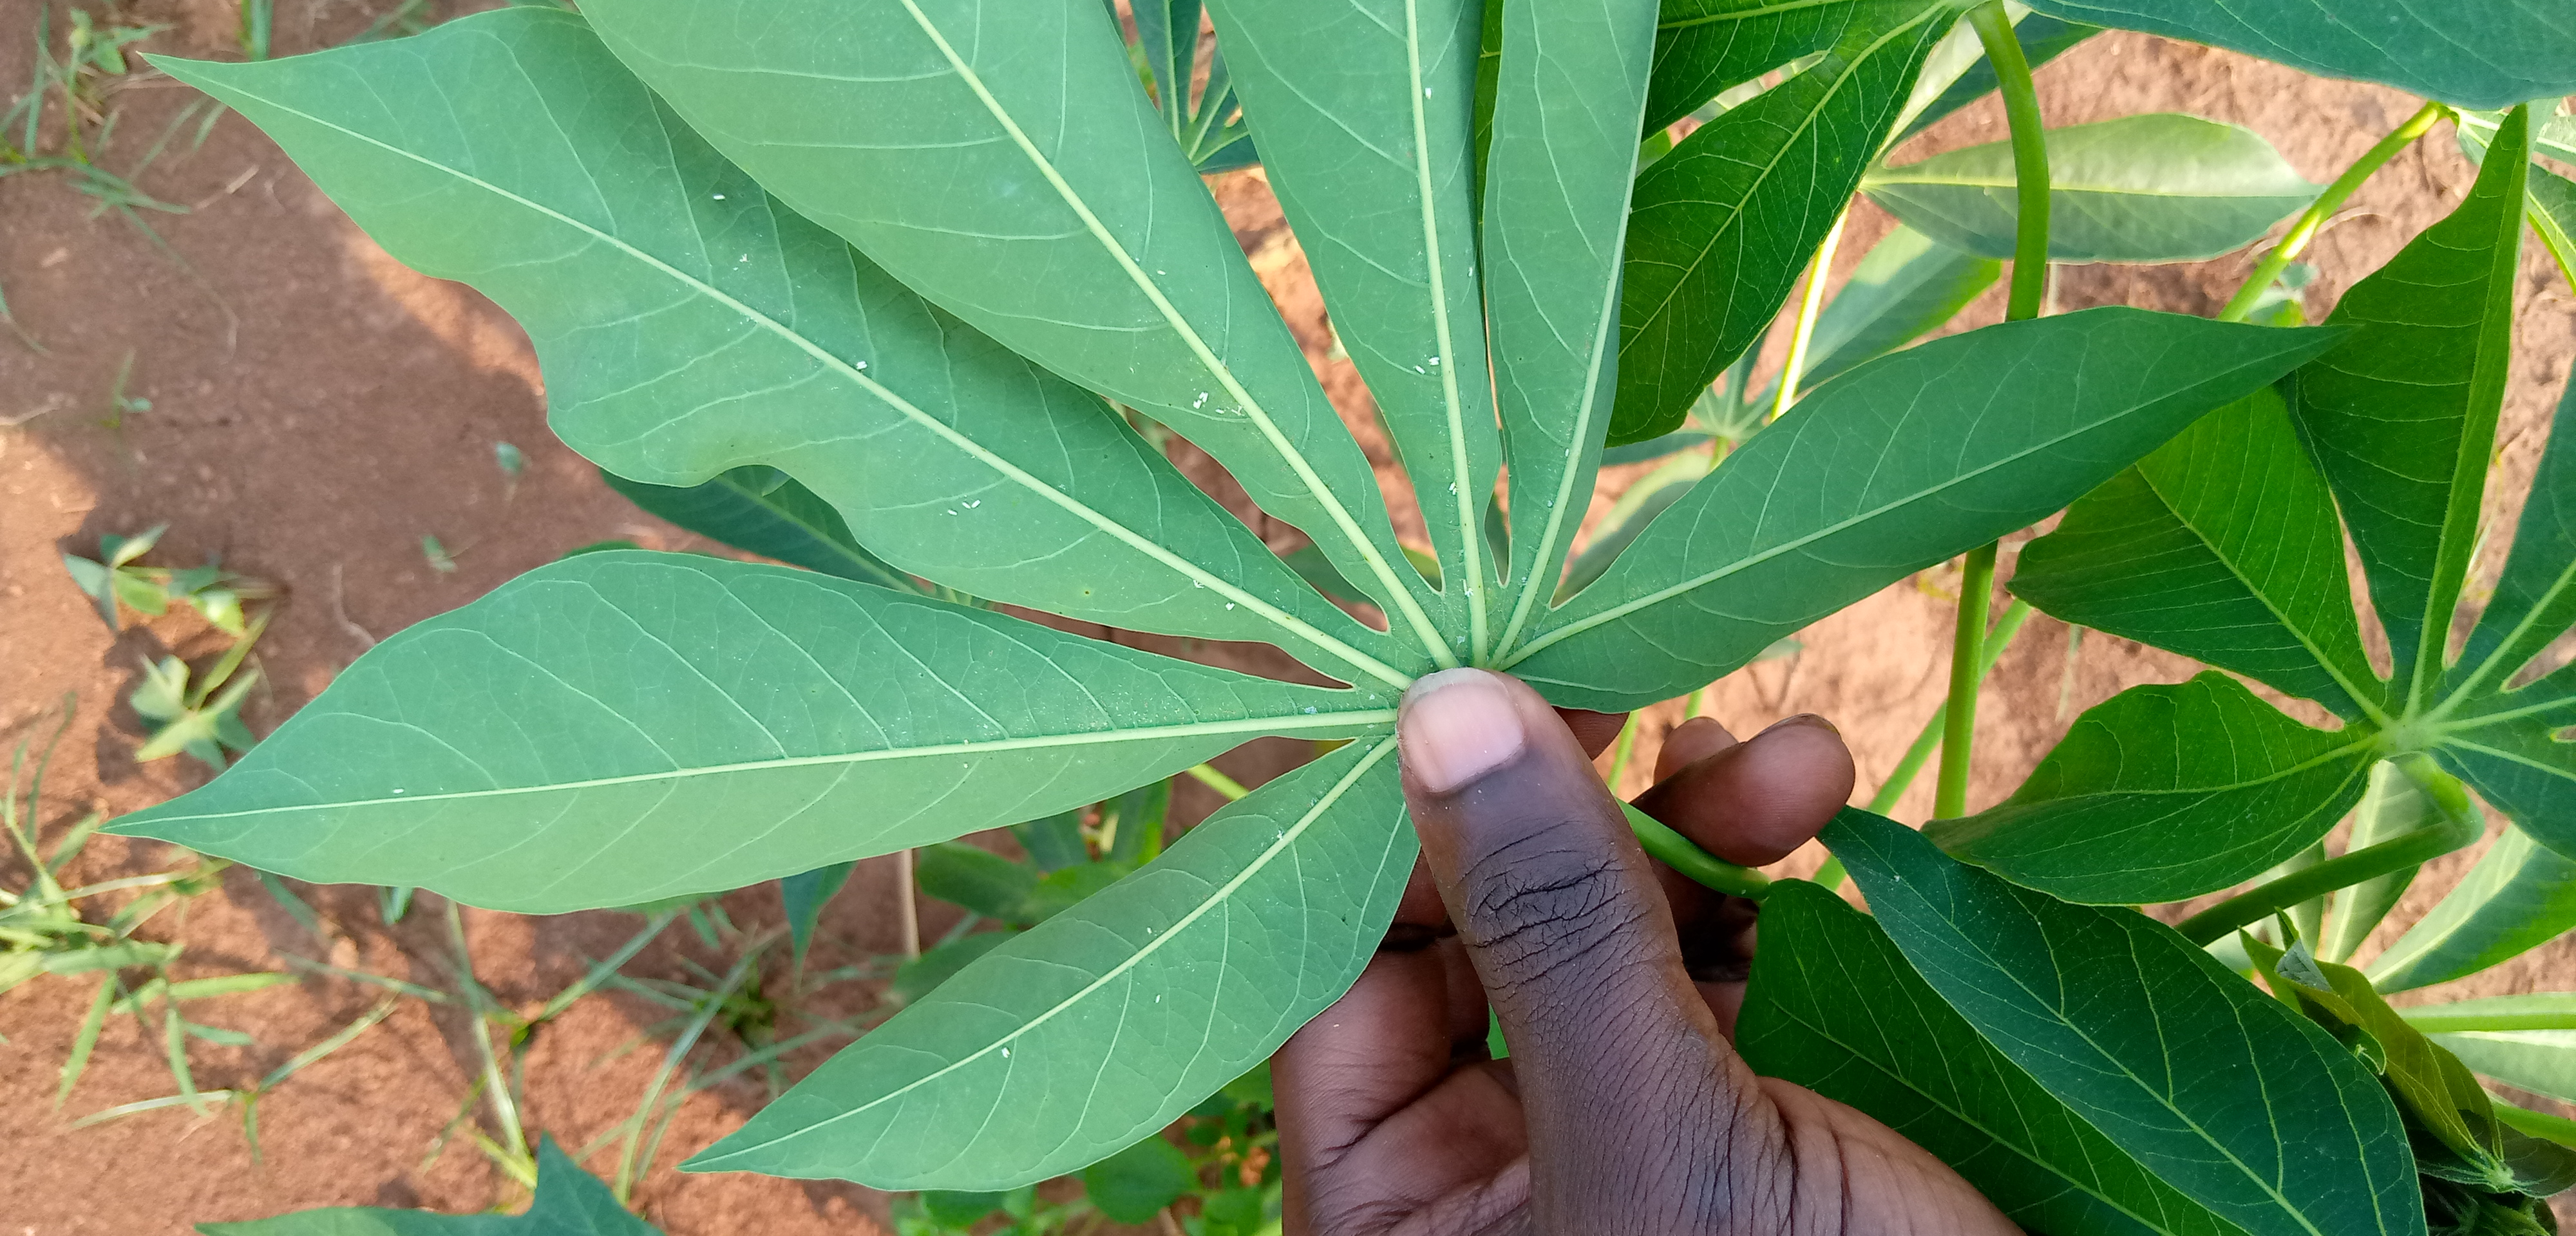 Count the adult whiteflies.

25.